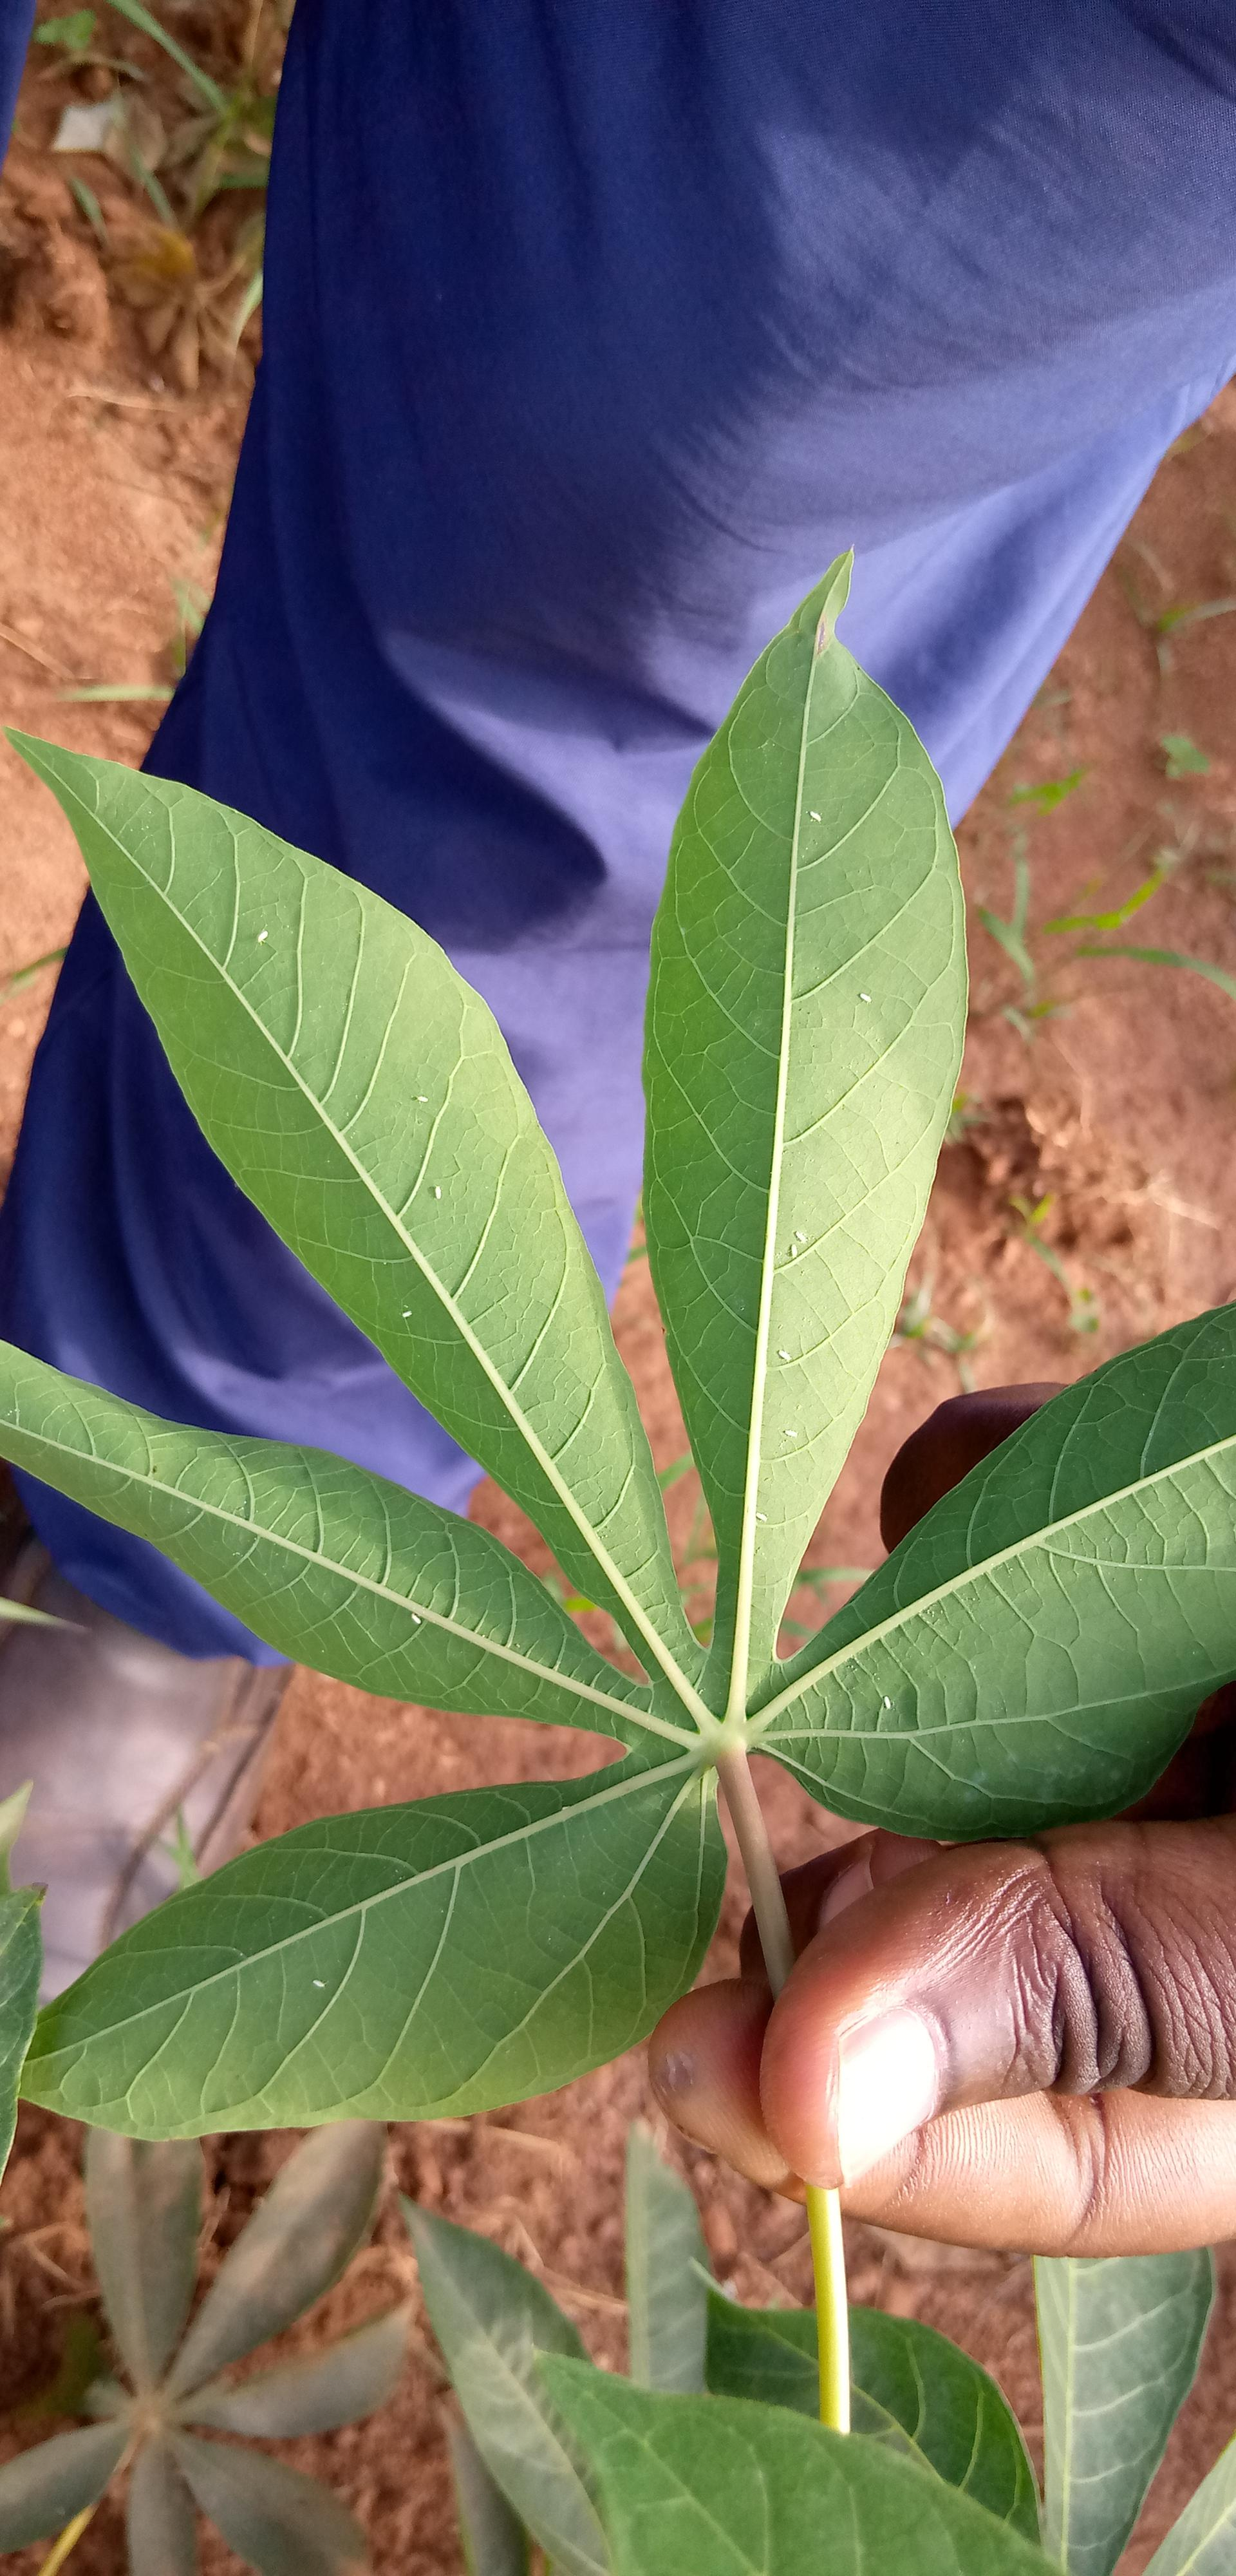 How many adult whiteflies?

14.